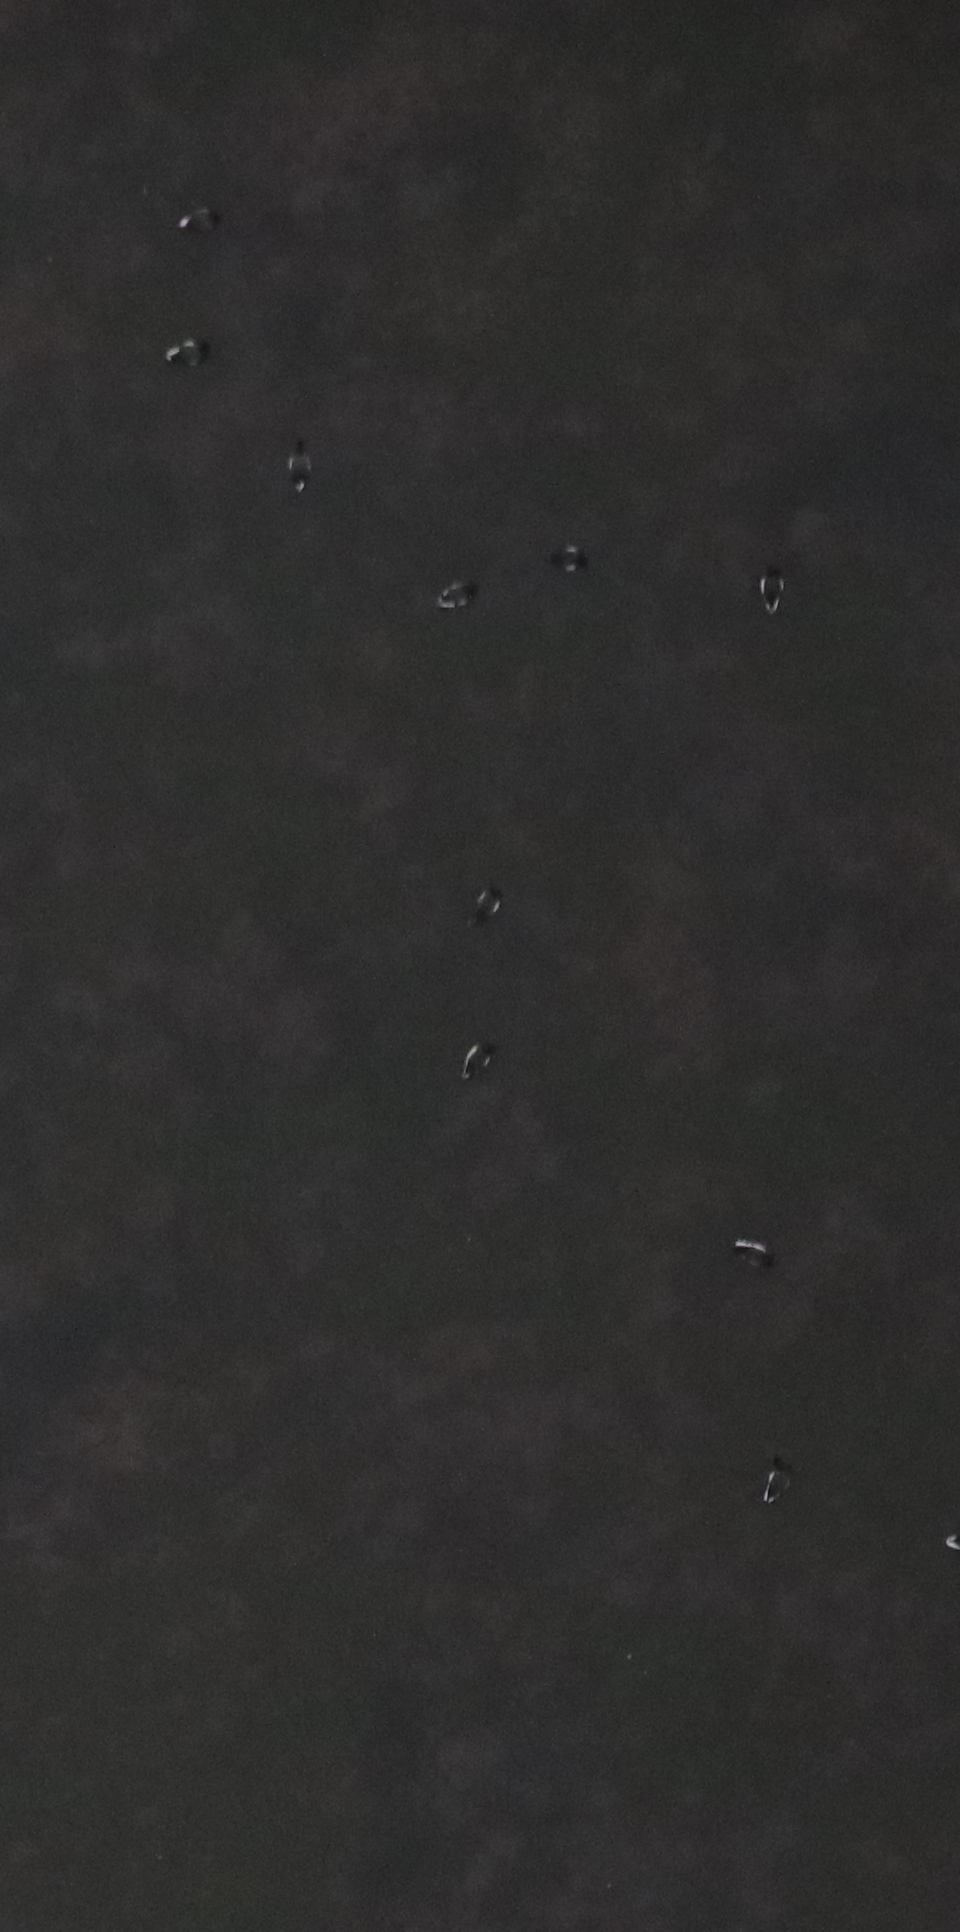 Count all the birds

10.